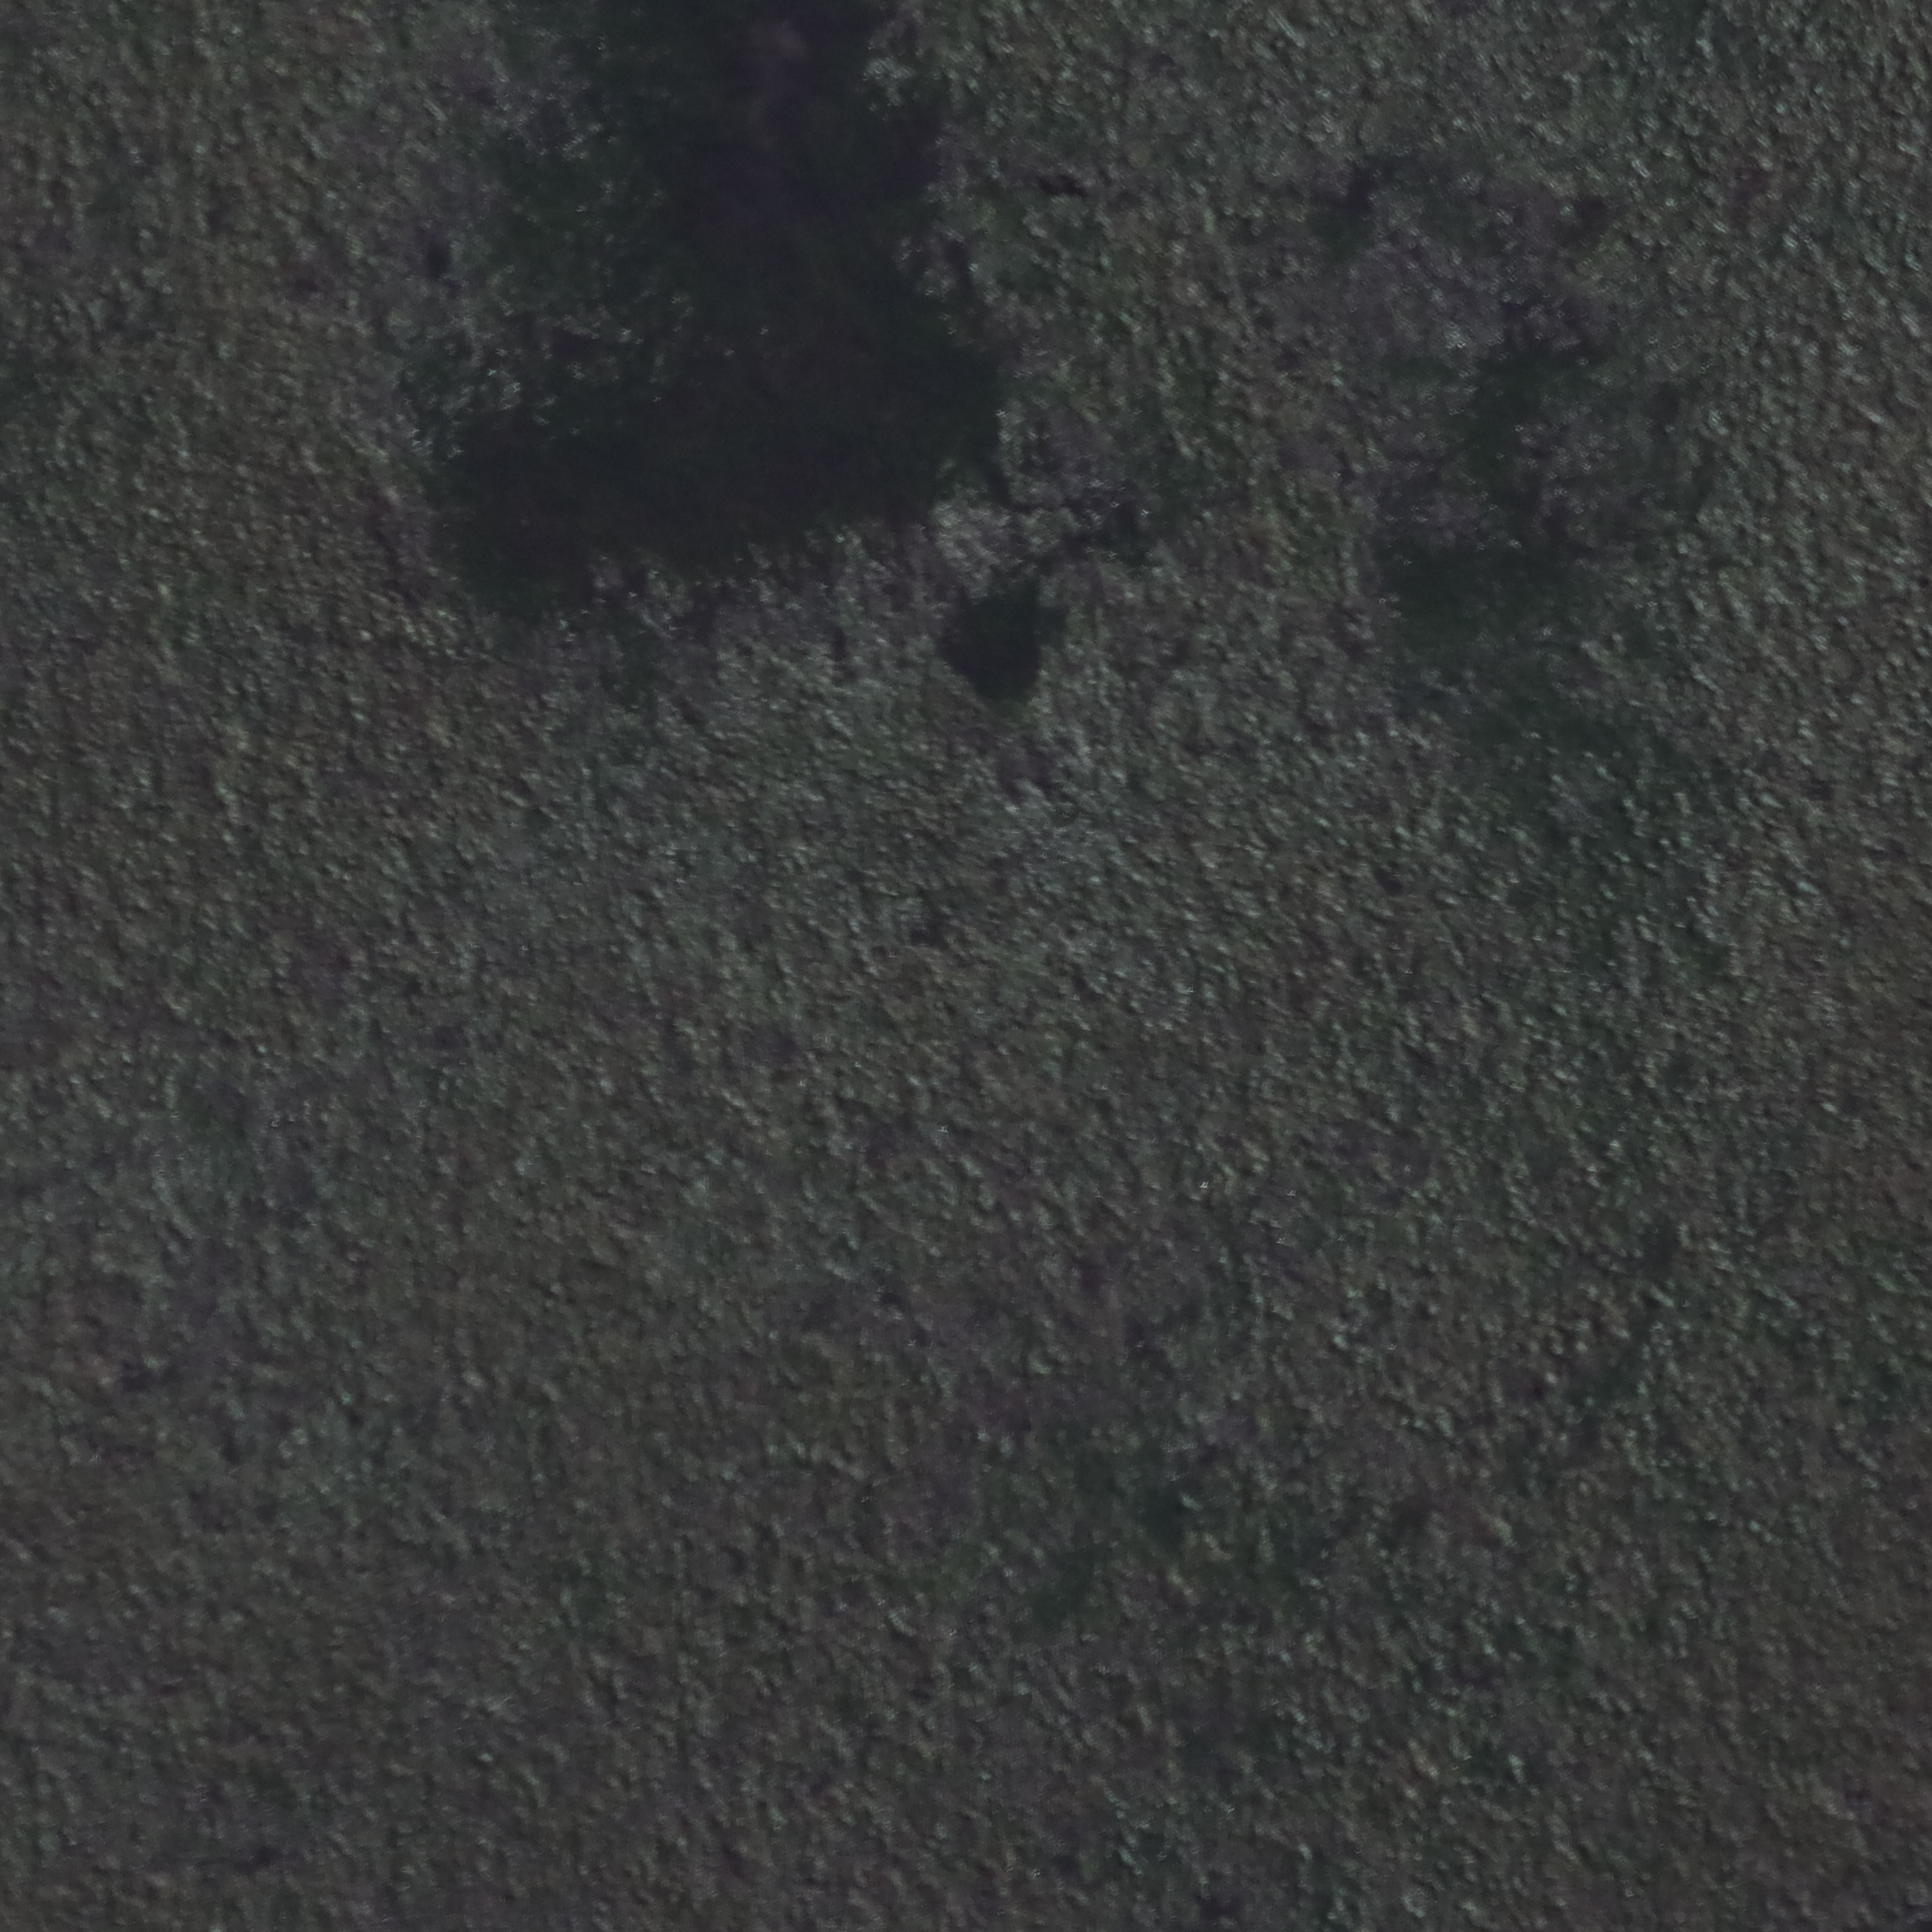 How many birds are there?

0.